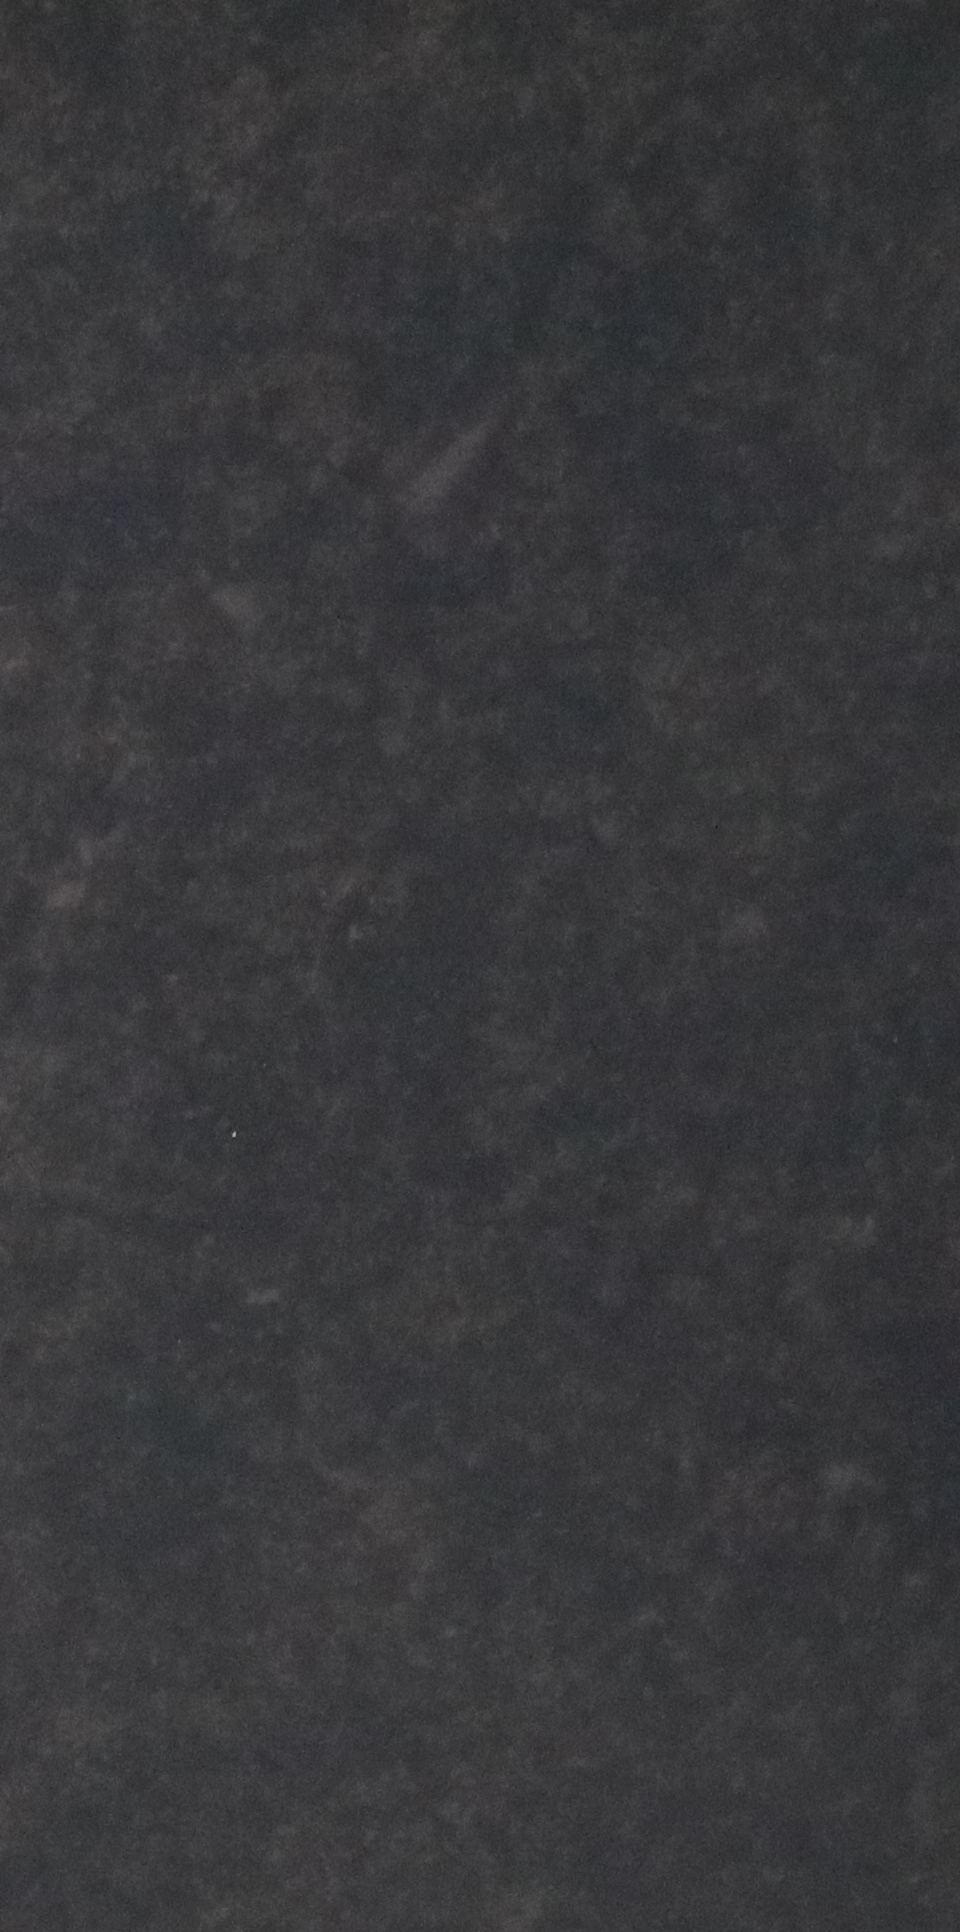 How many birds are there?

0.